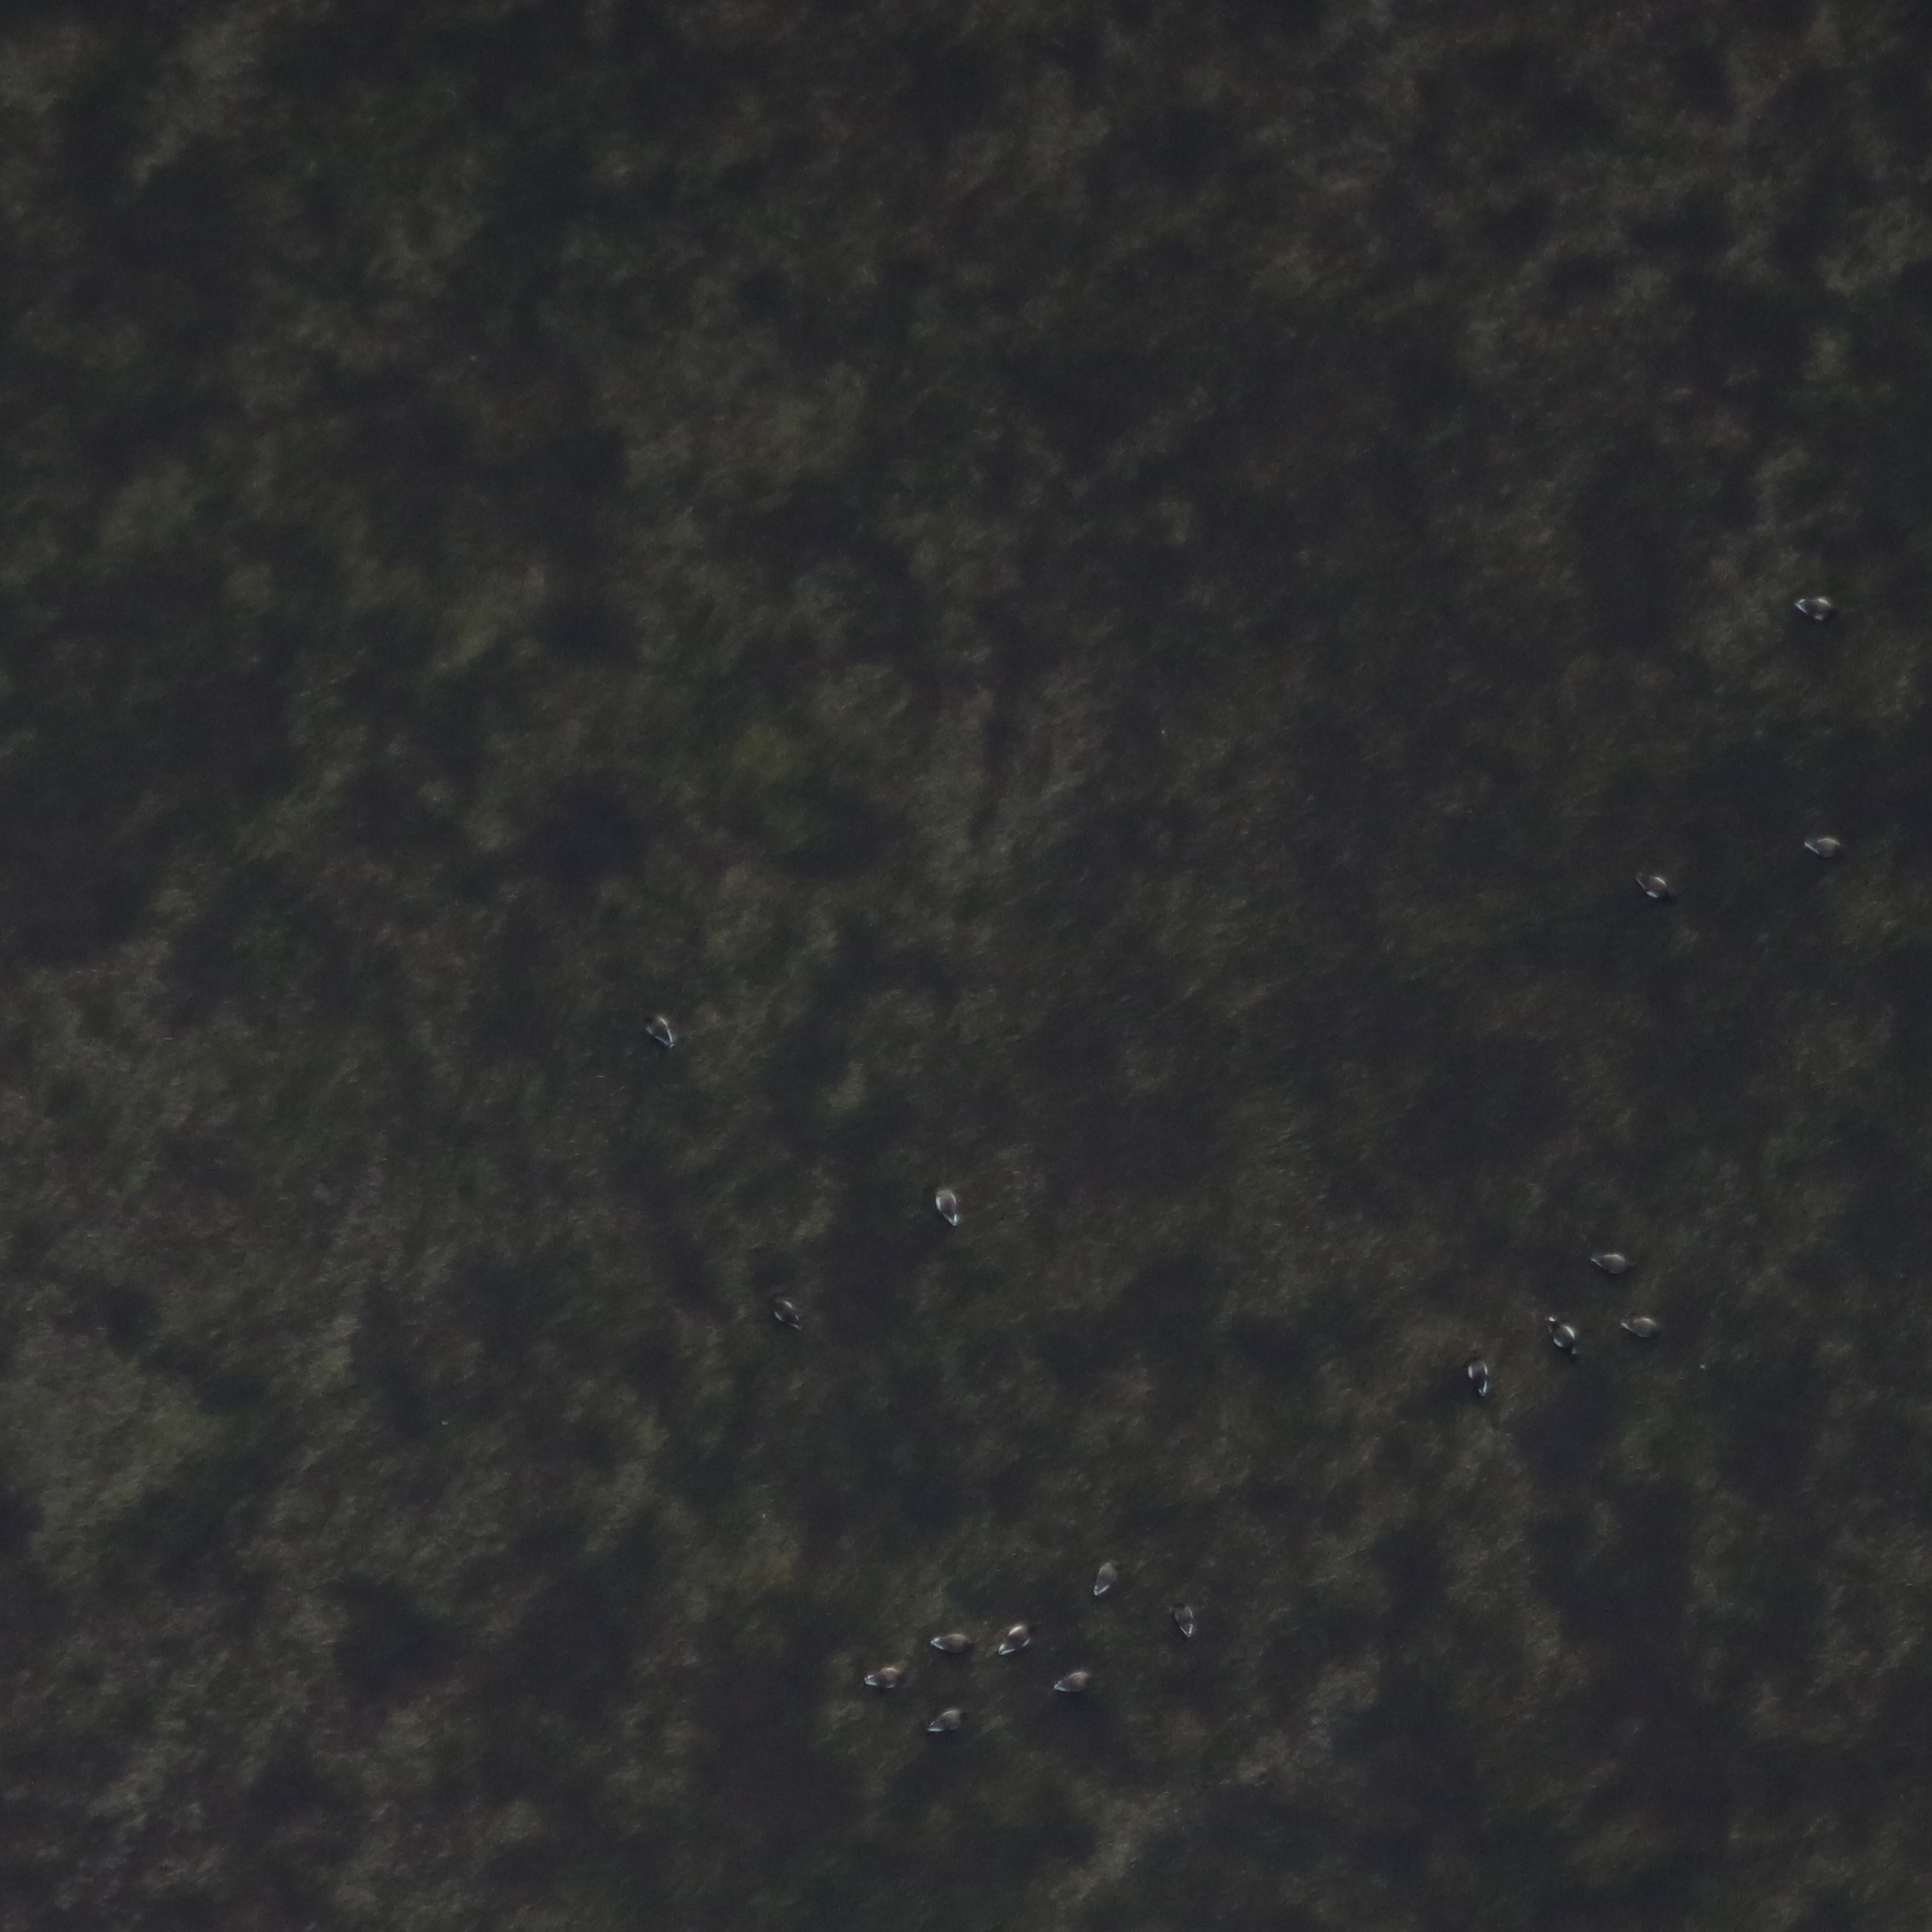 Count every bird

17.